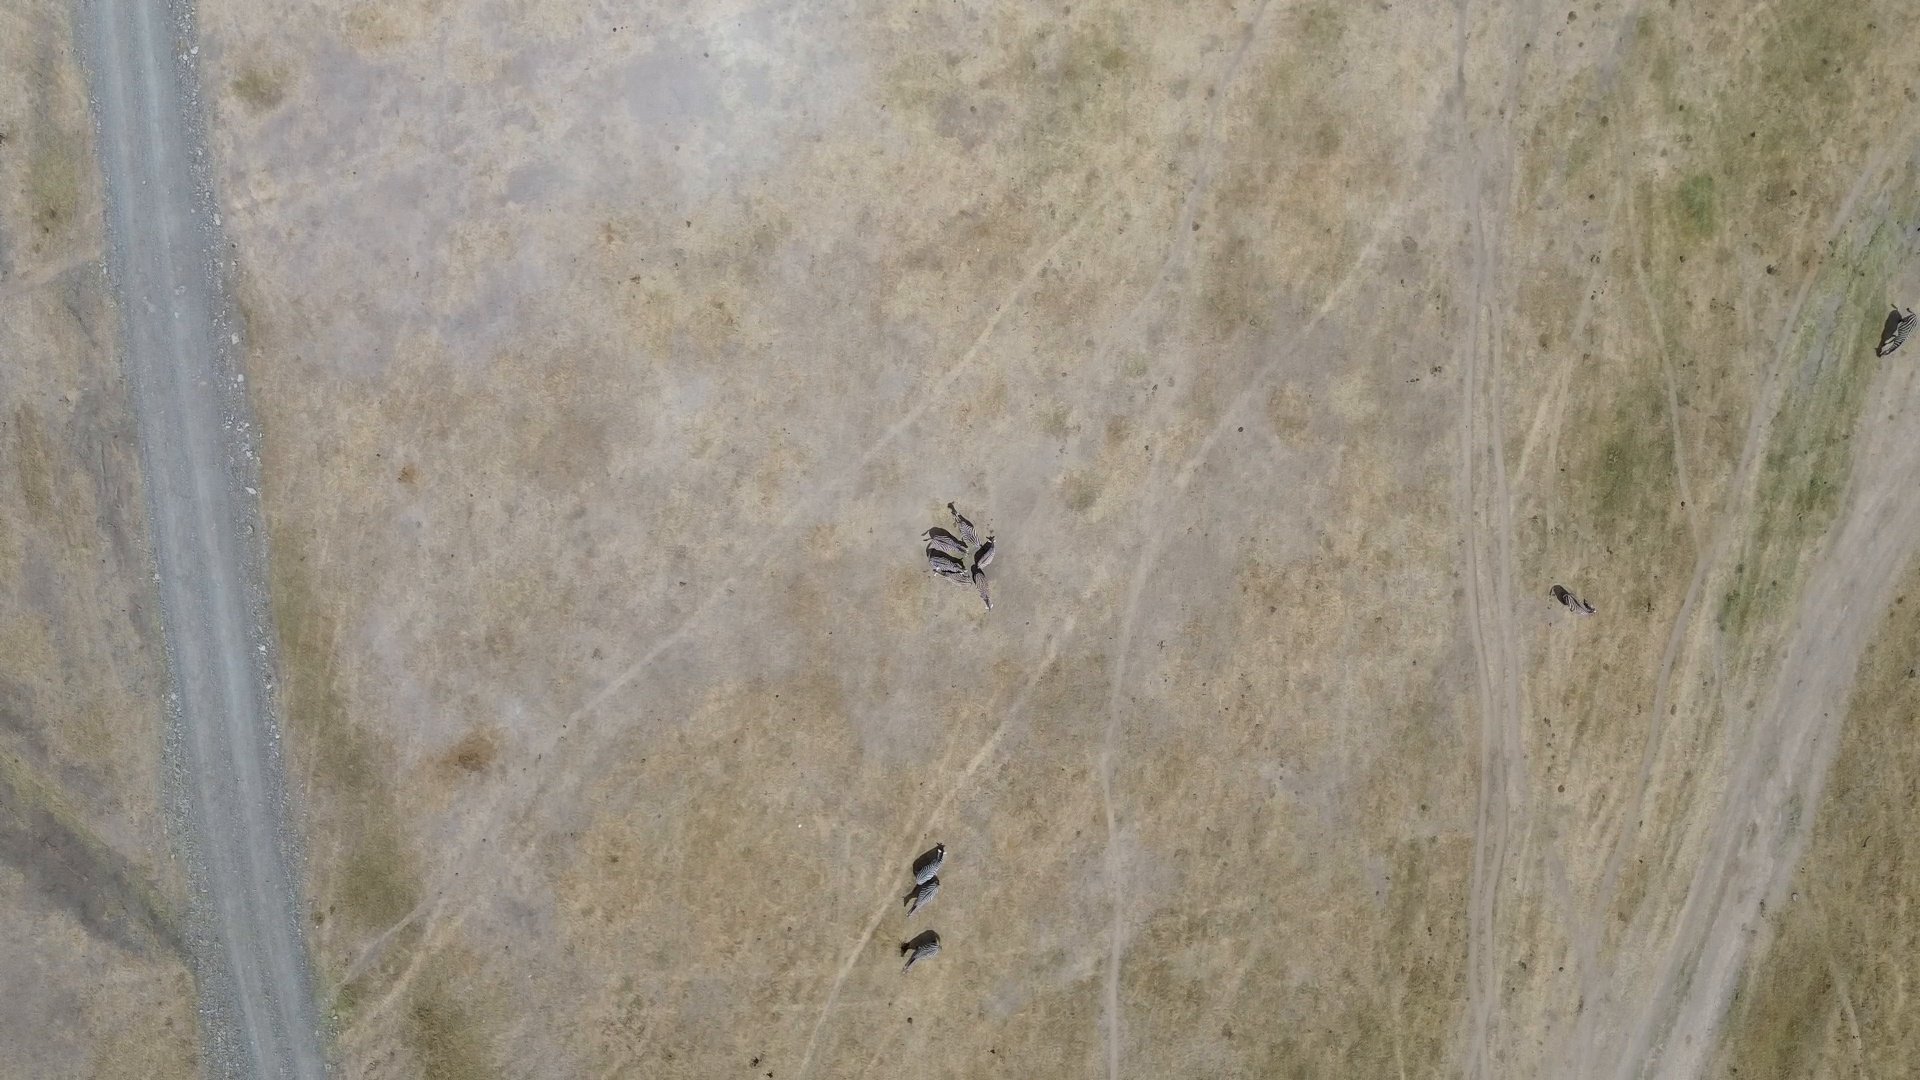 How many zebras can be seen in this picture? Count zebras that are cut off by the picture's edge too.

12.